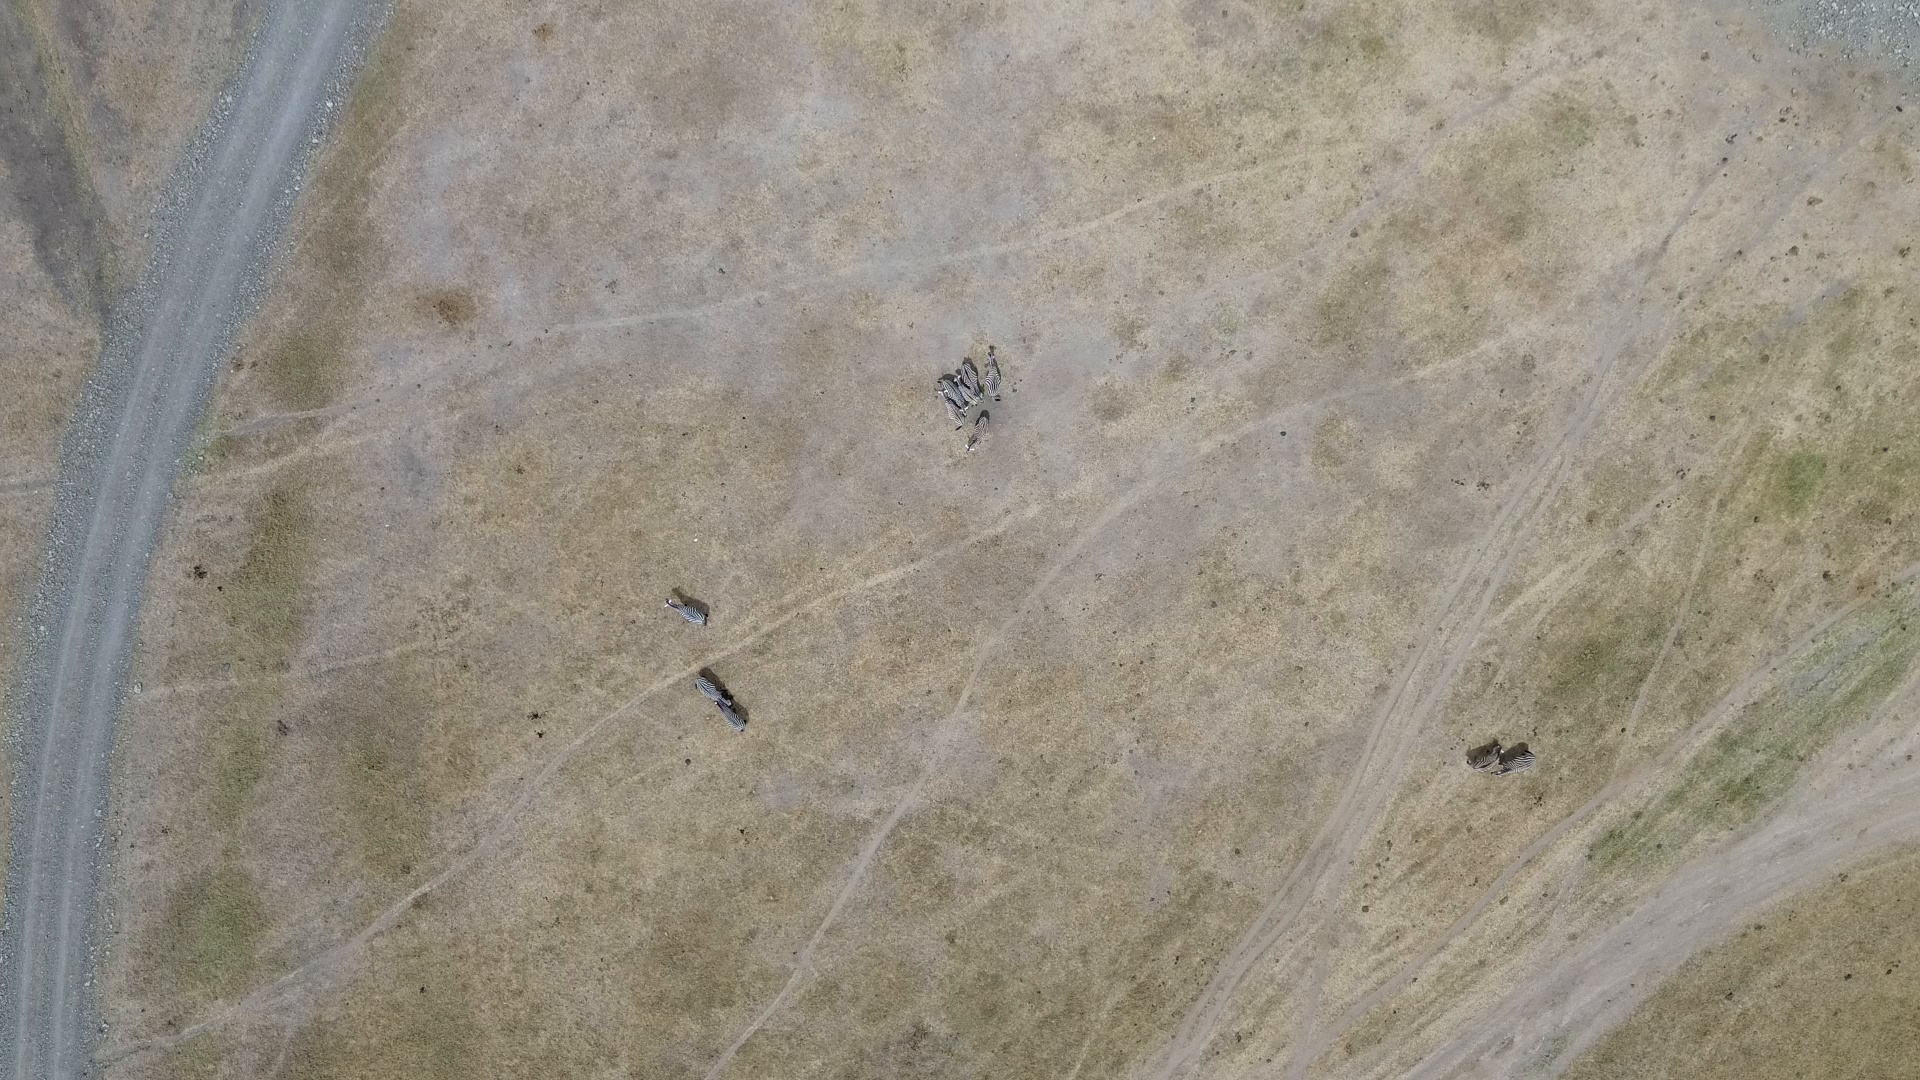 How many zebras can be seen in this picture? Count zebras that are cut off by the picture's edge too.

11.